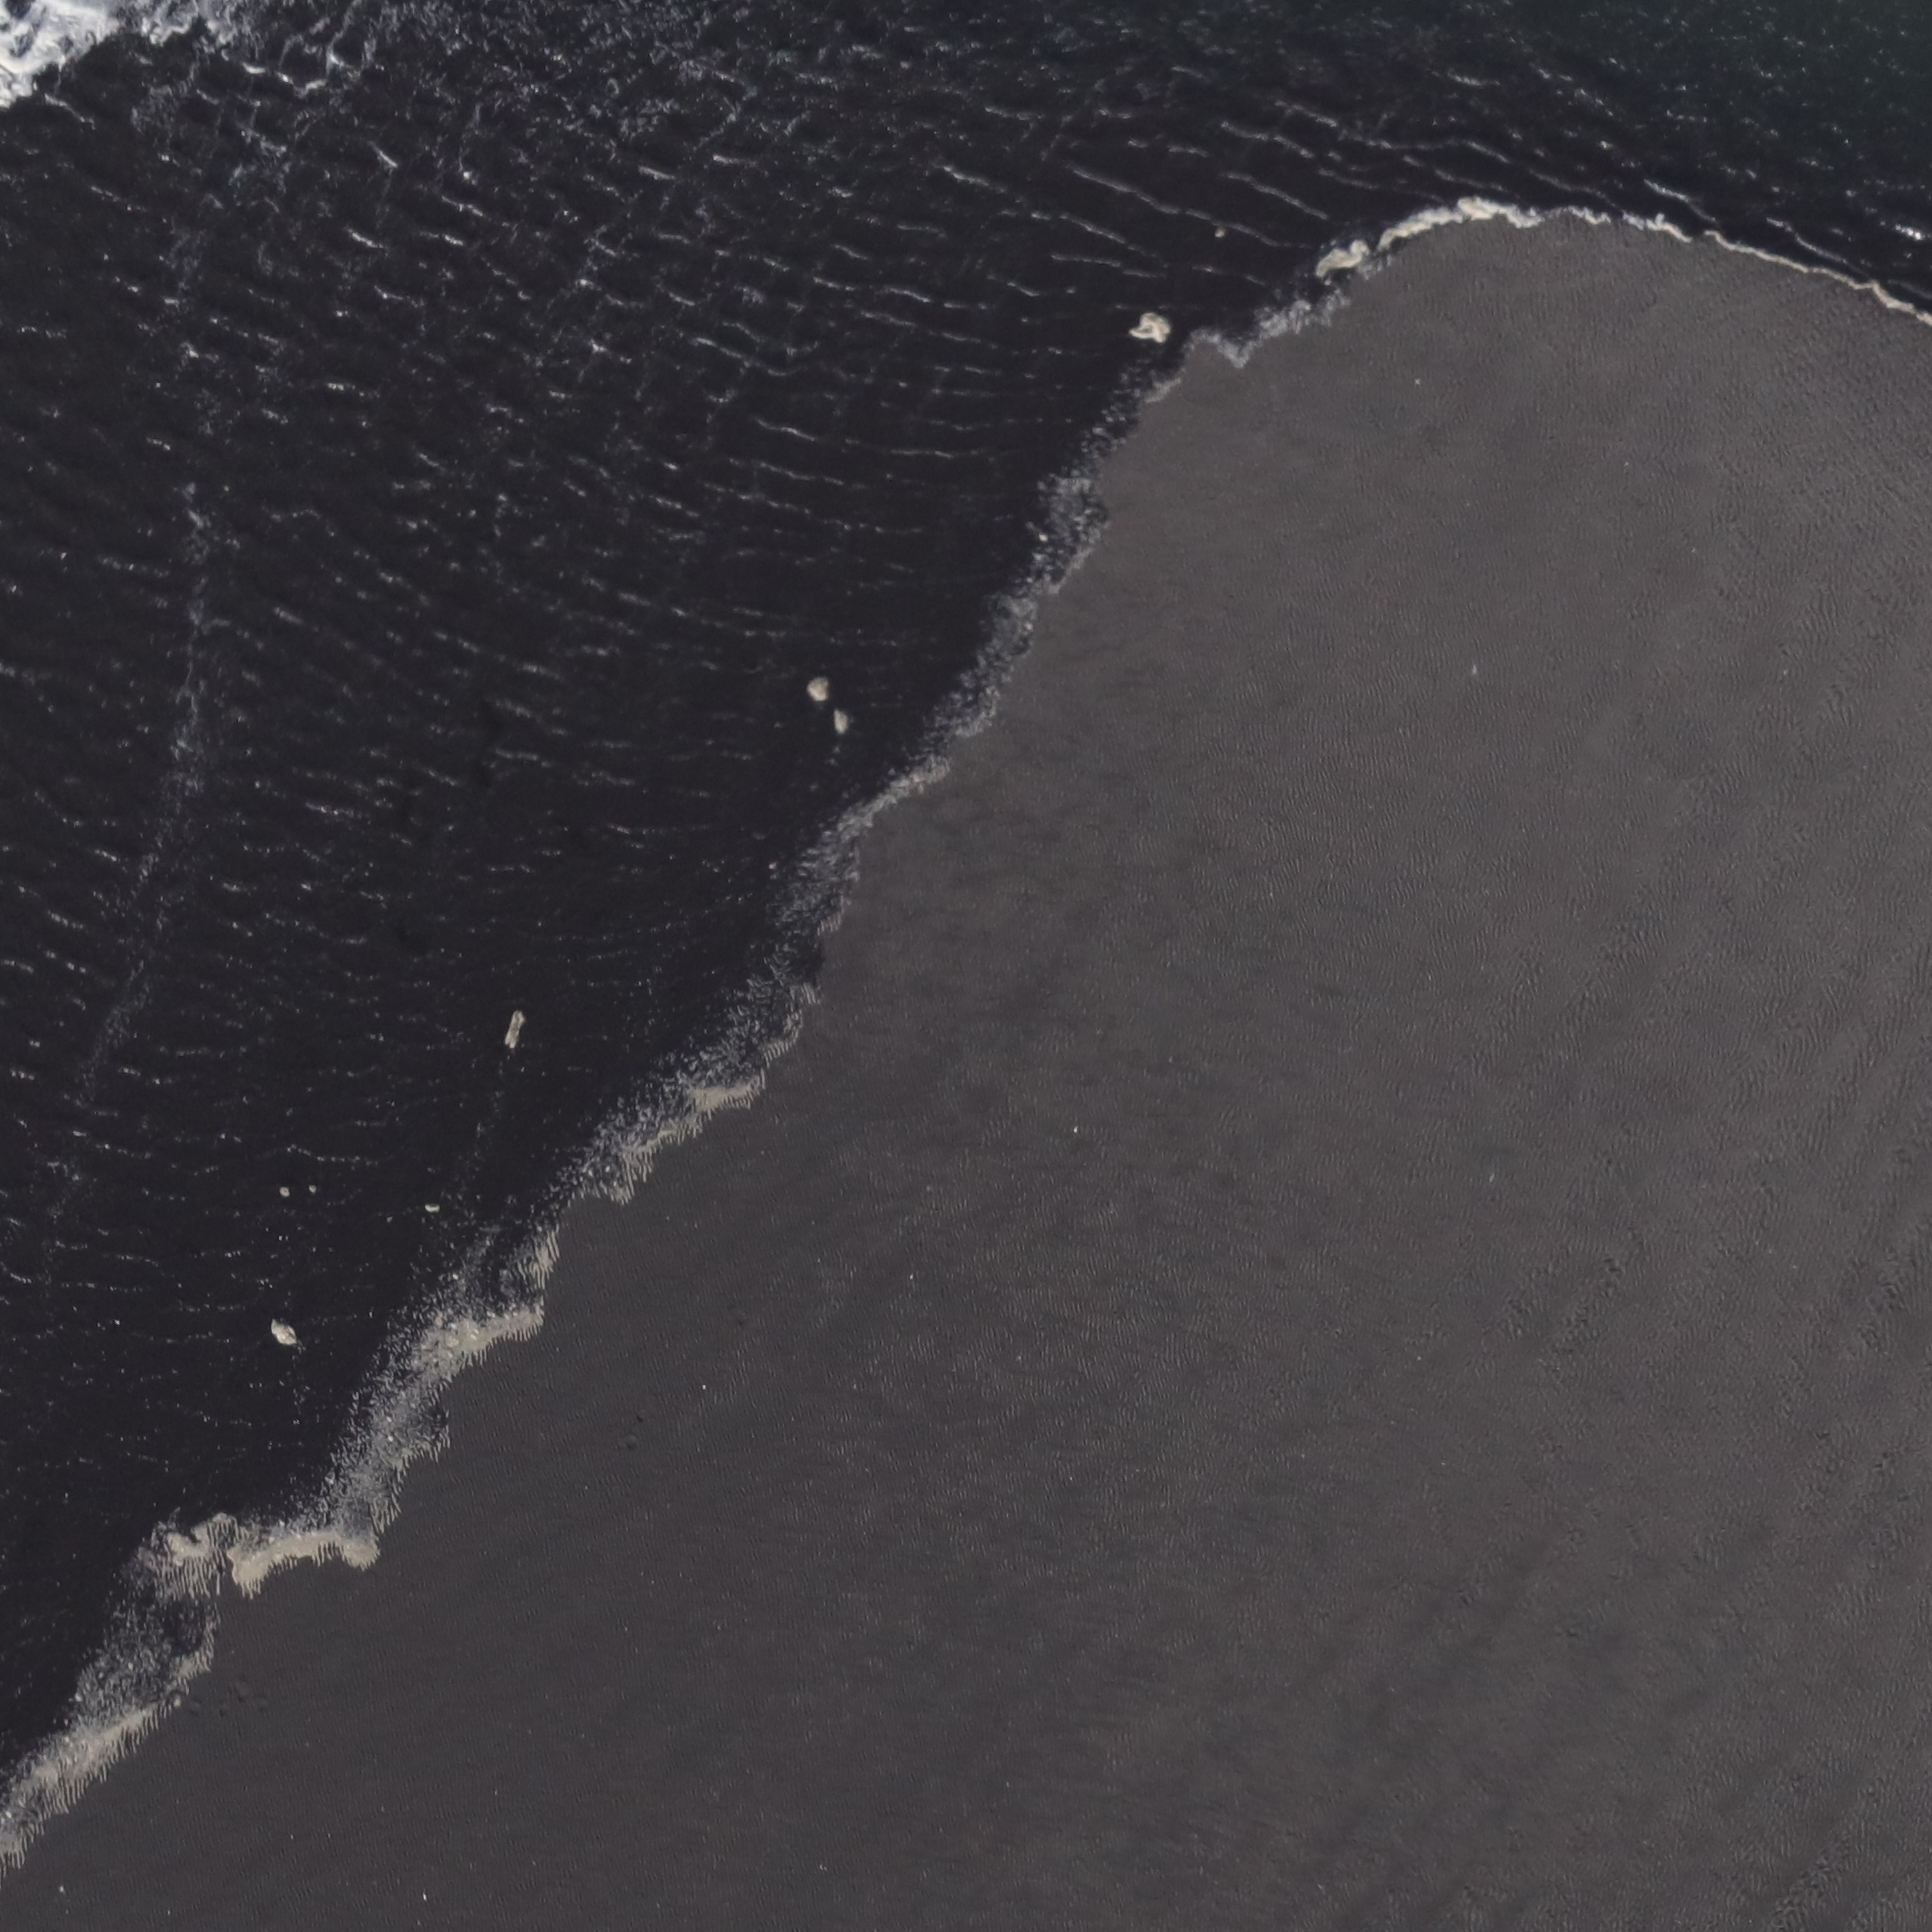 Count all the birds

0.